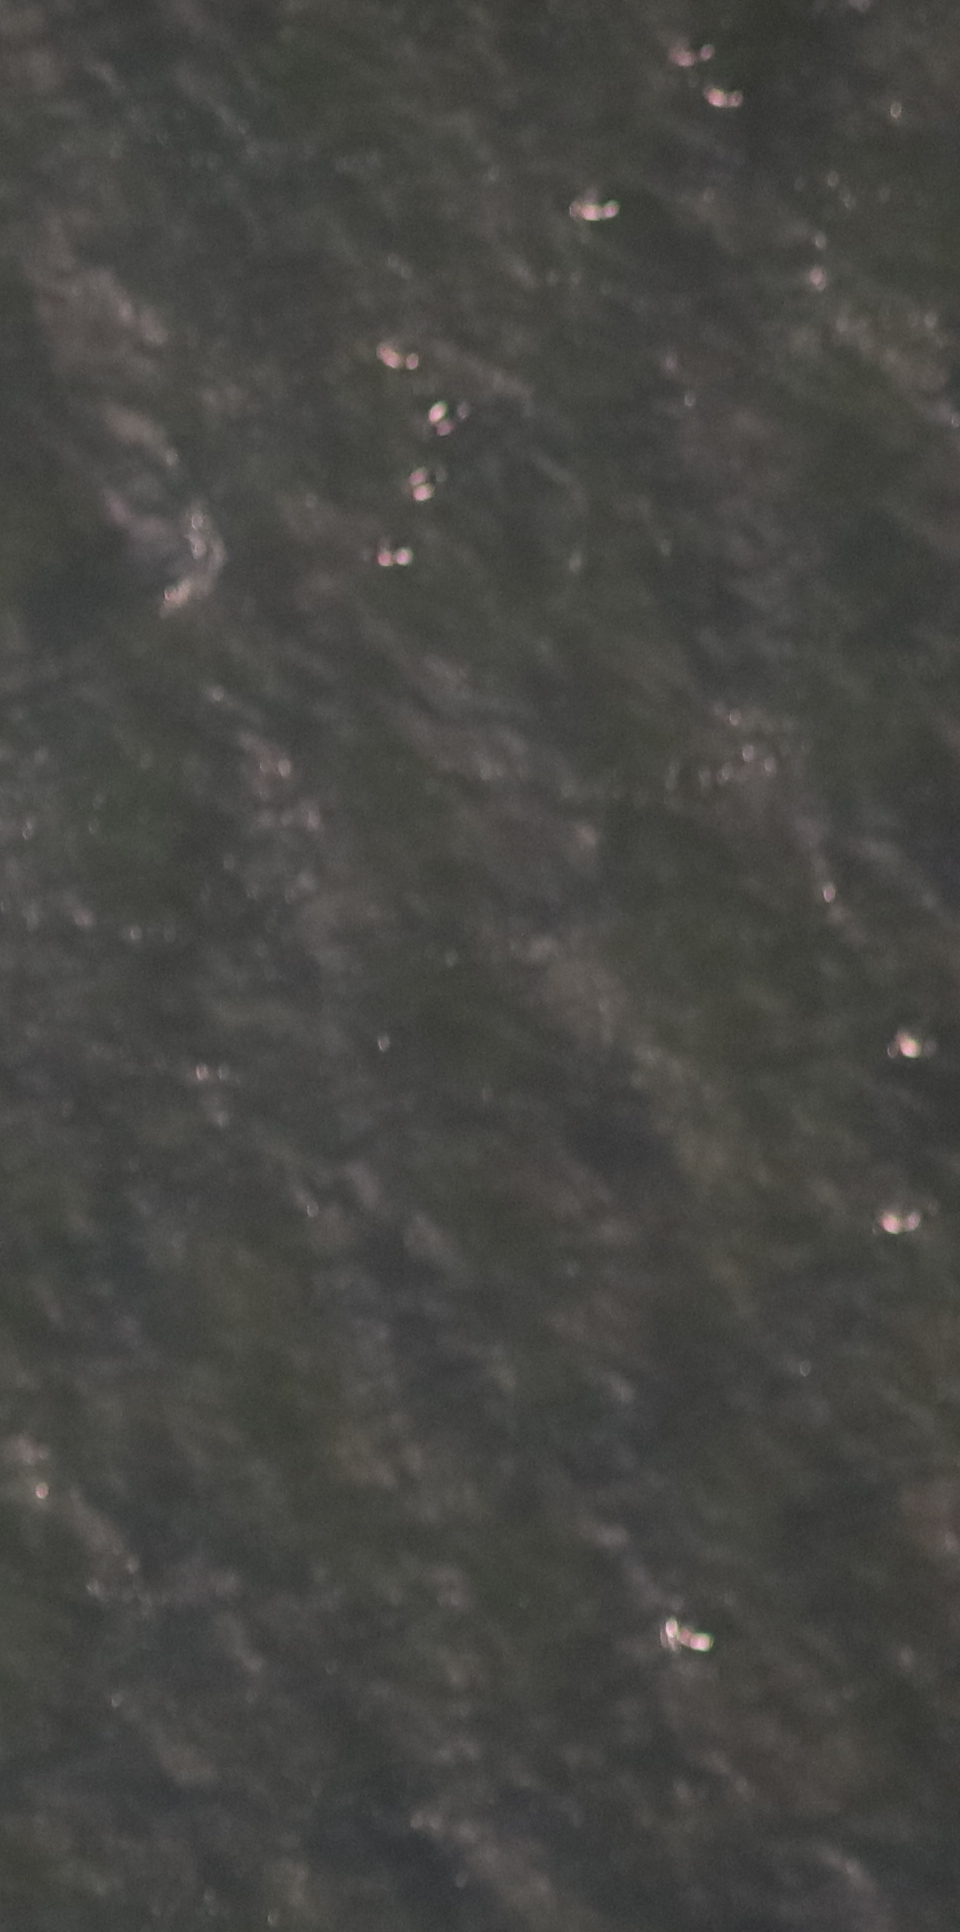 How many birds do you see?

10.